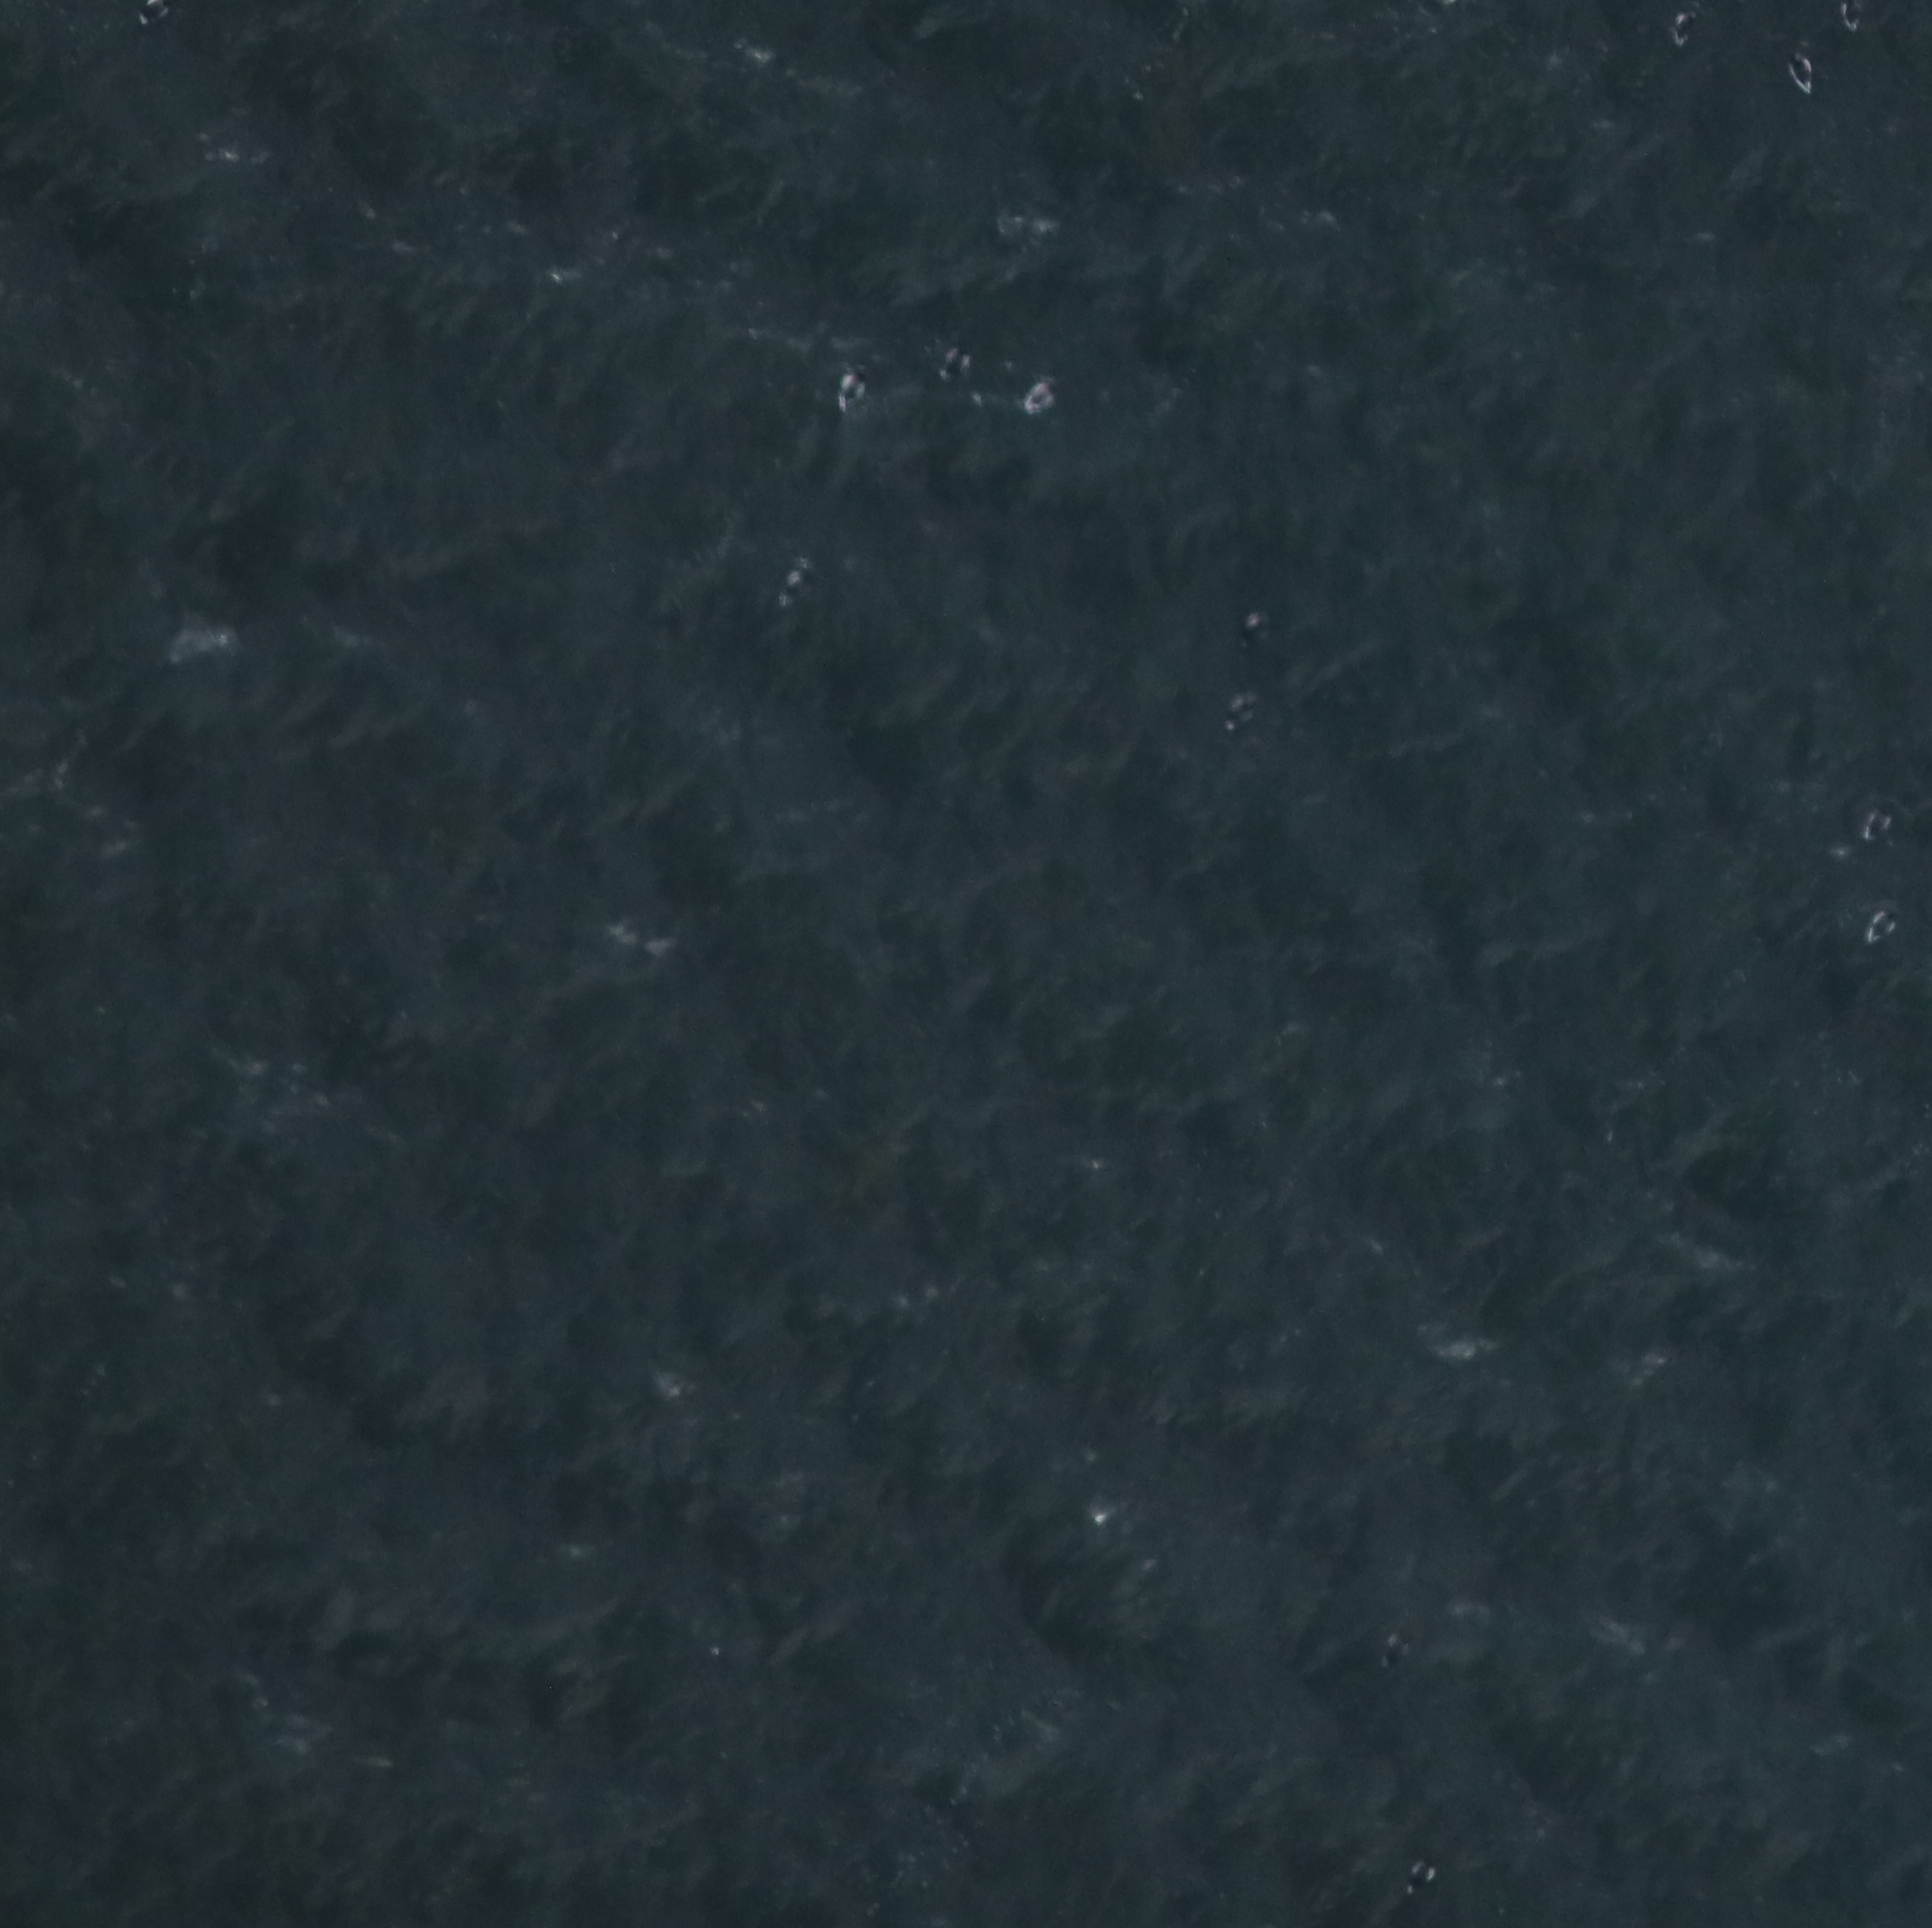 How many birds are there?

14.